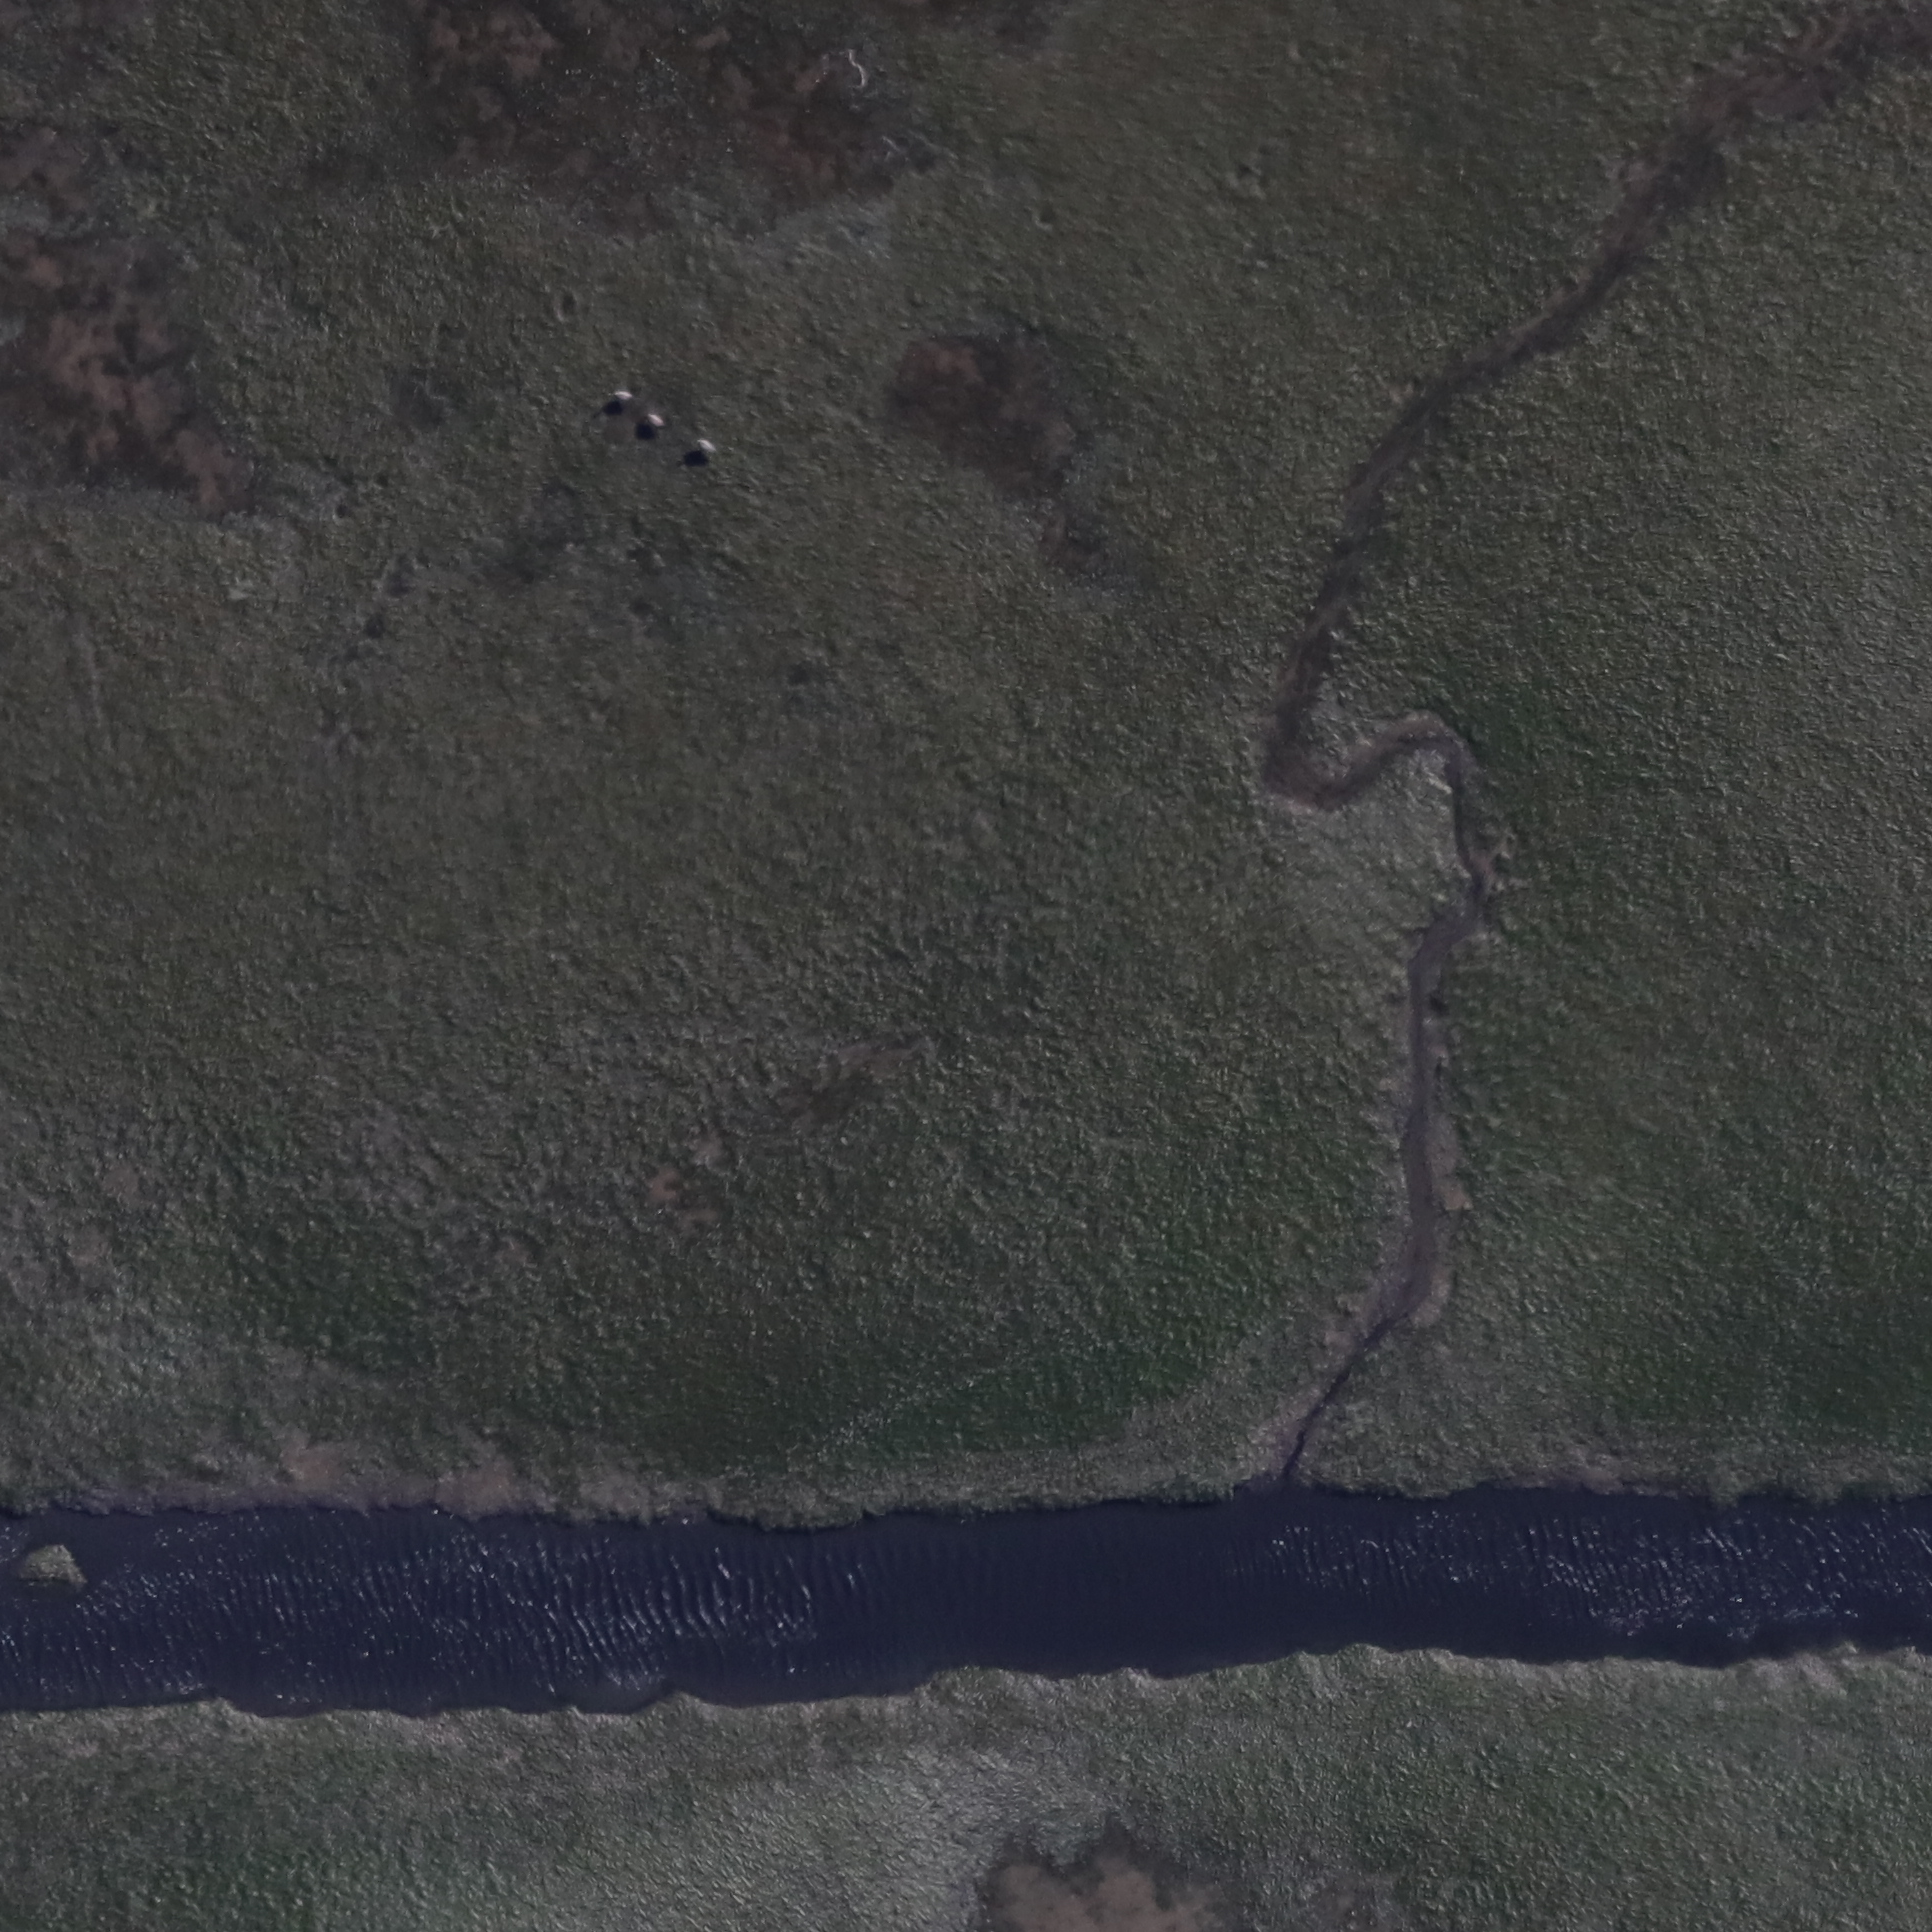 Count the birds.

3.